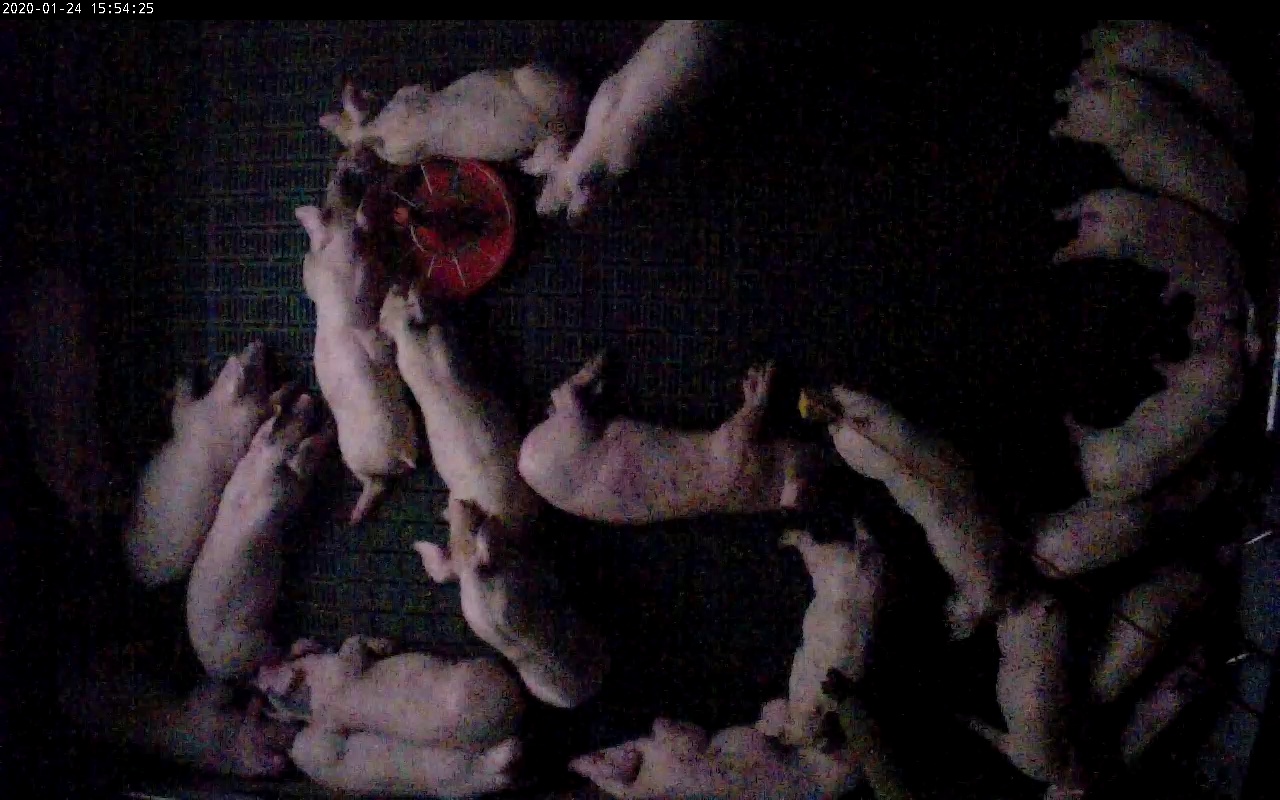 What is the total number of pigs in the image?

23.